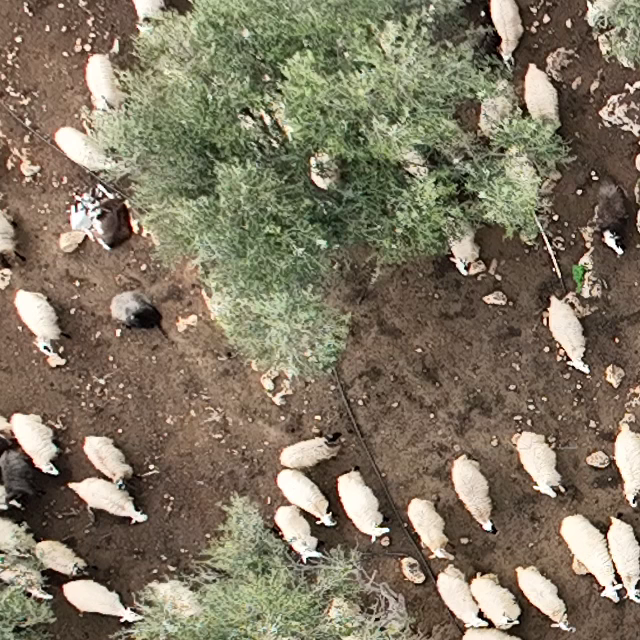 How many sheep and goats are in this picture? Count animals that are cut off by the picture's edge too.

41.